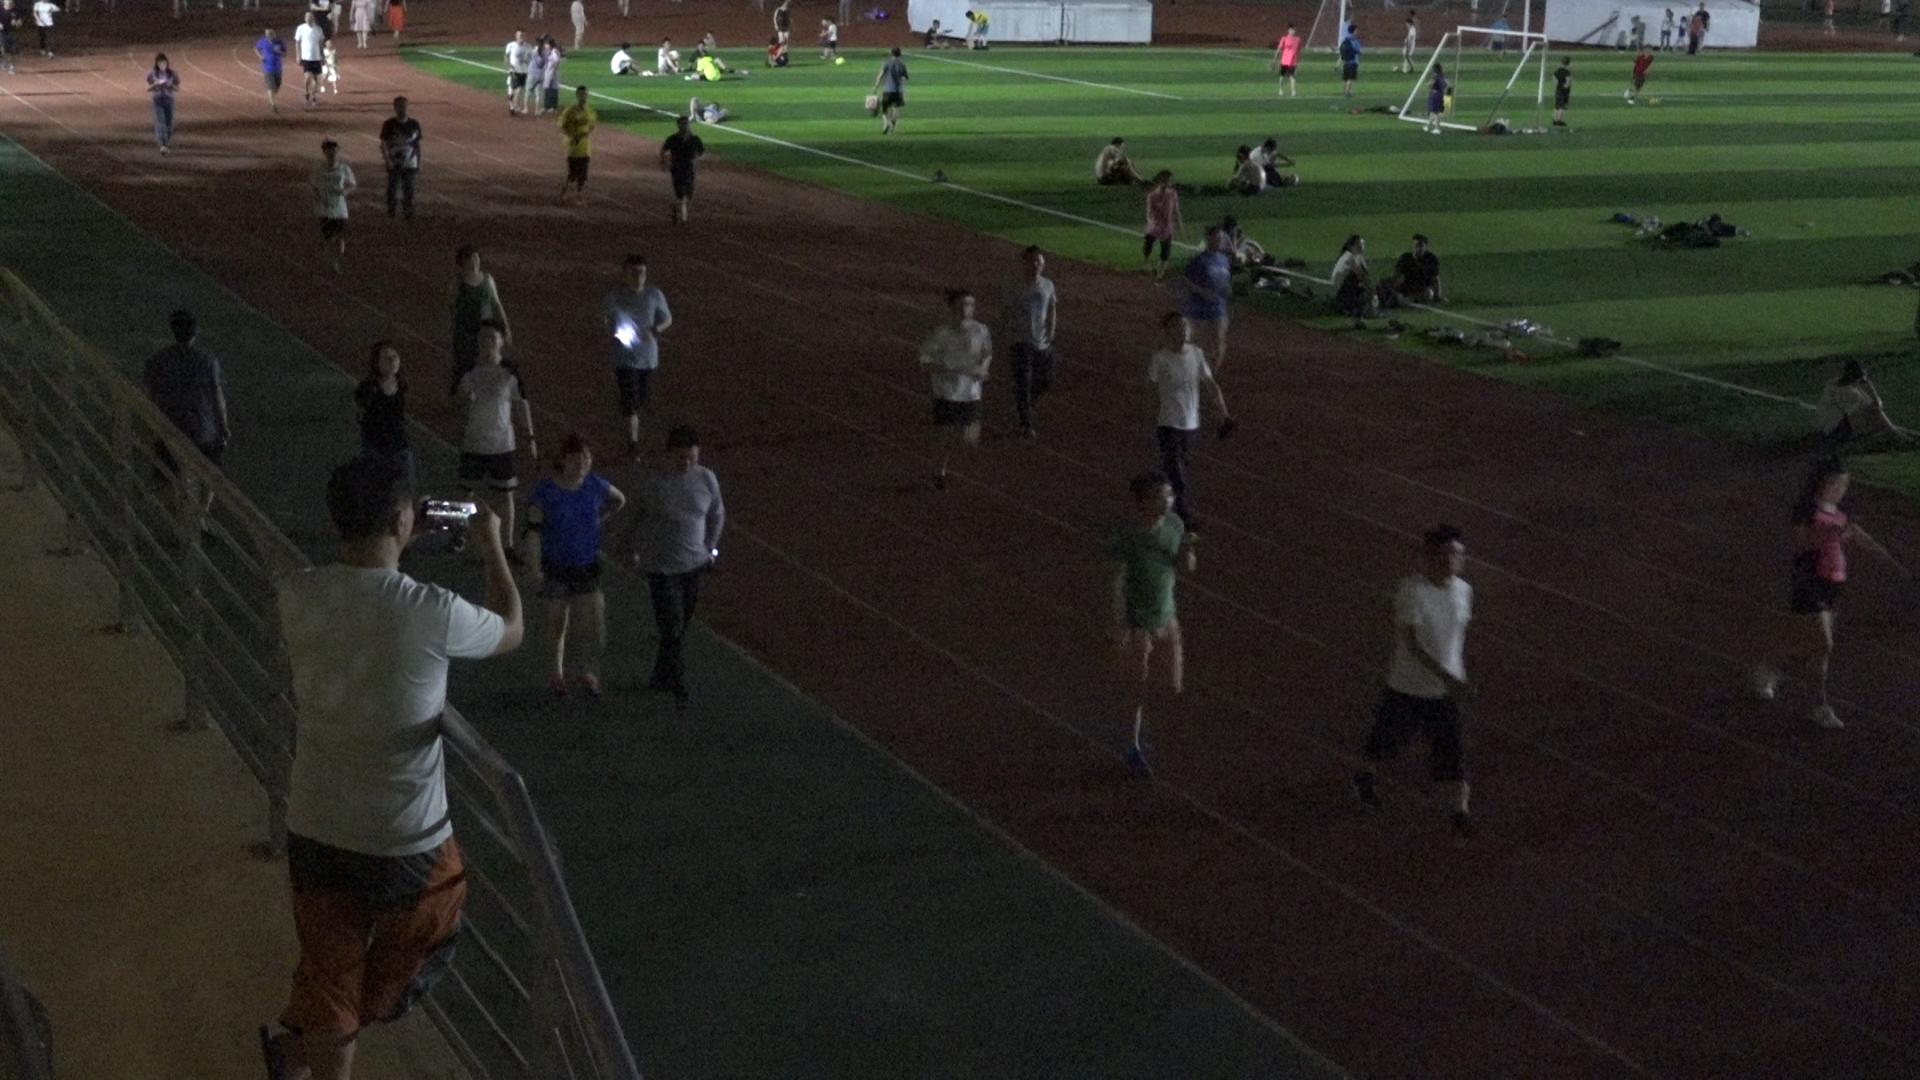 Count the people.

69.